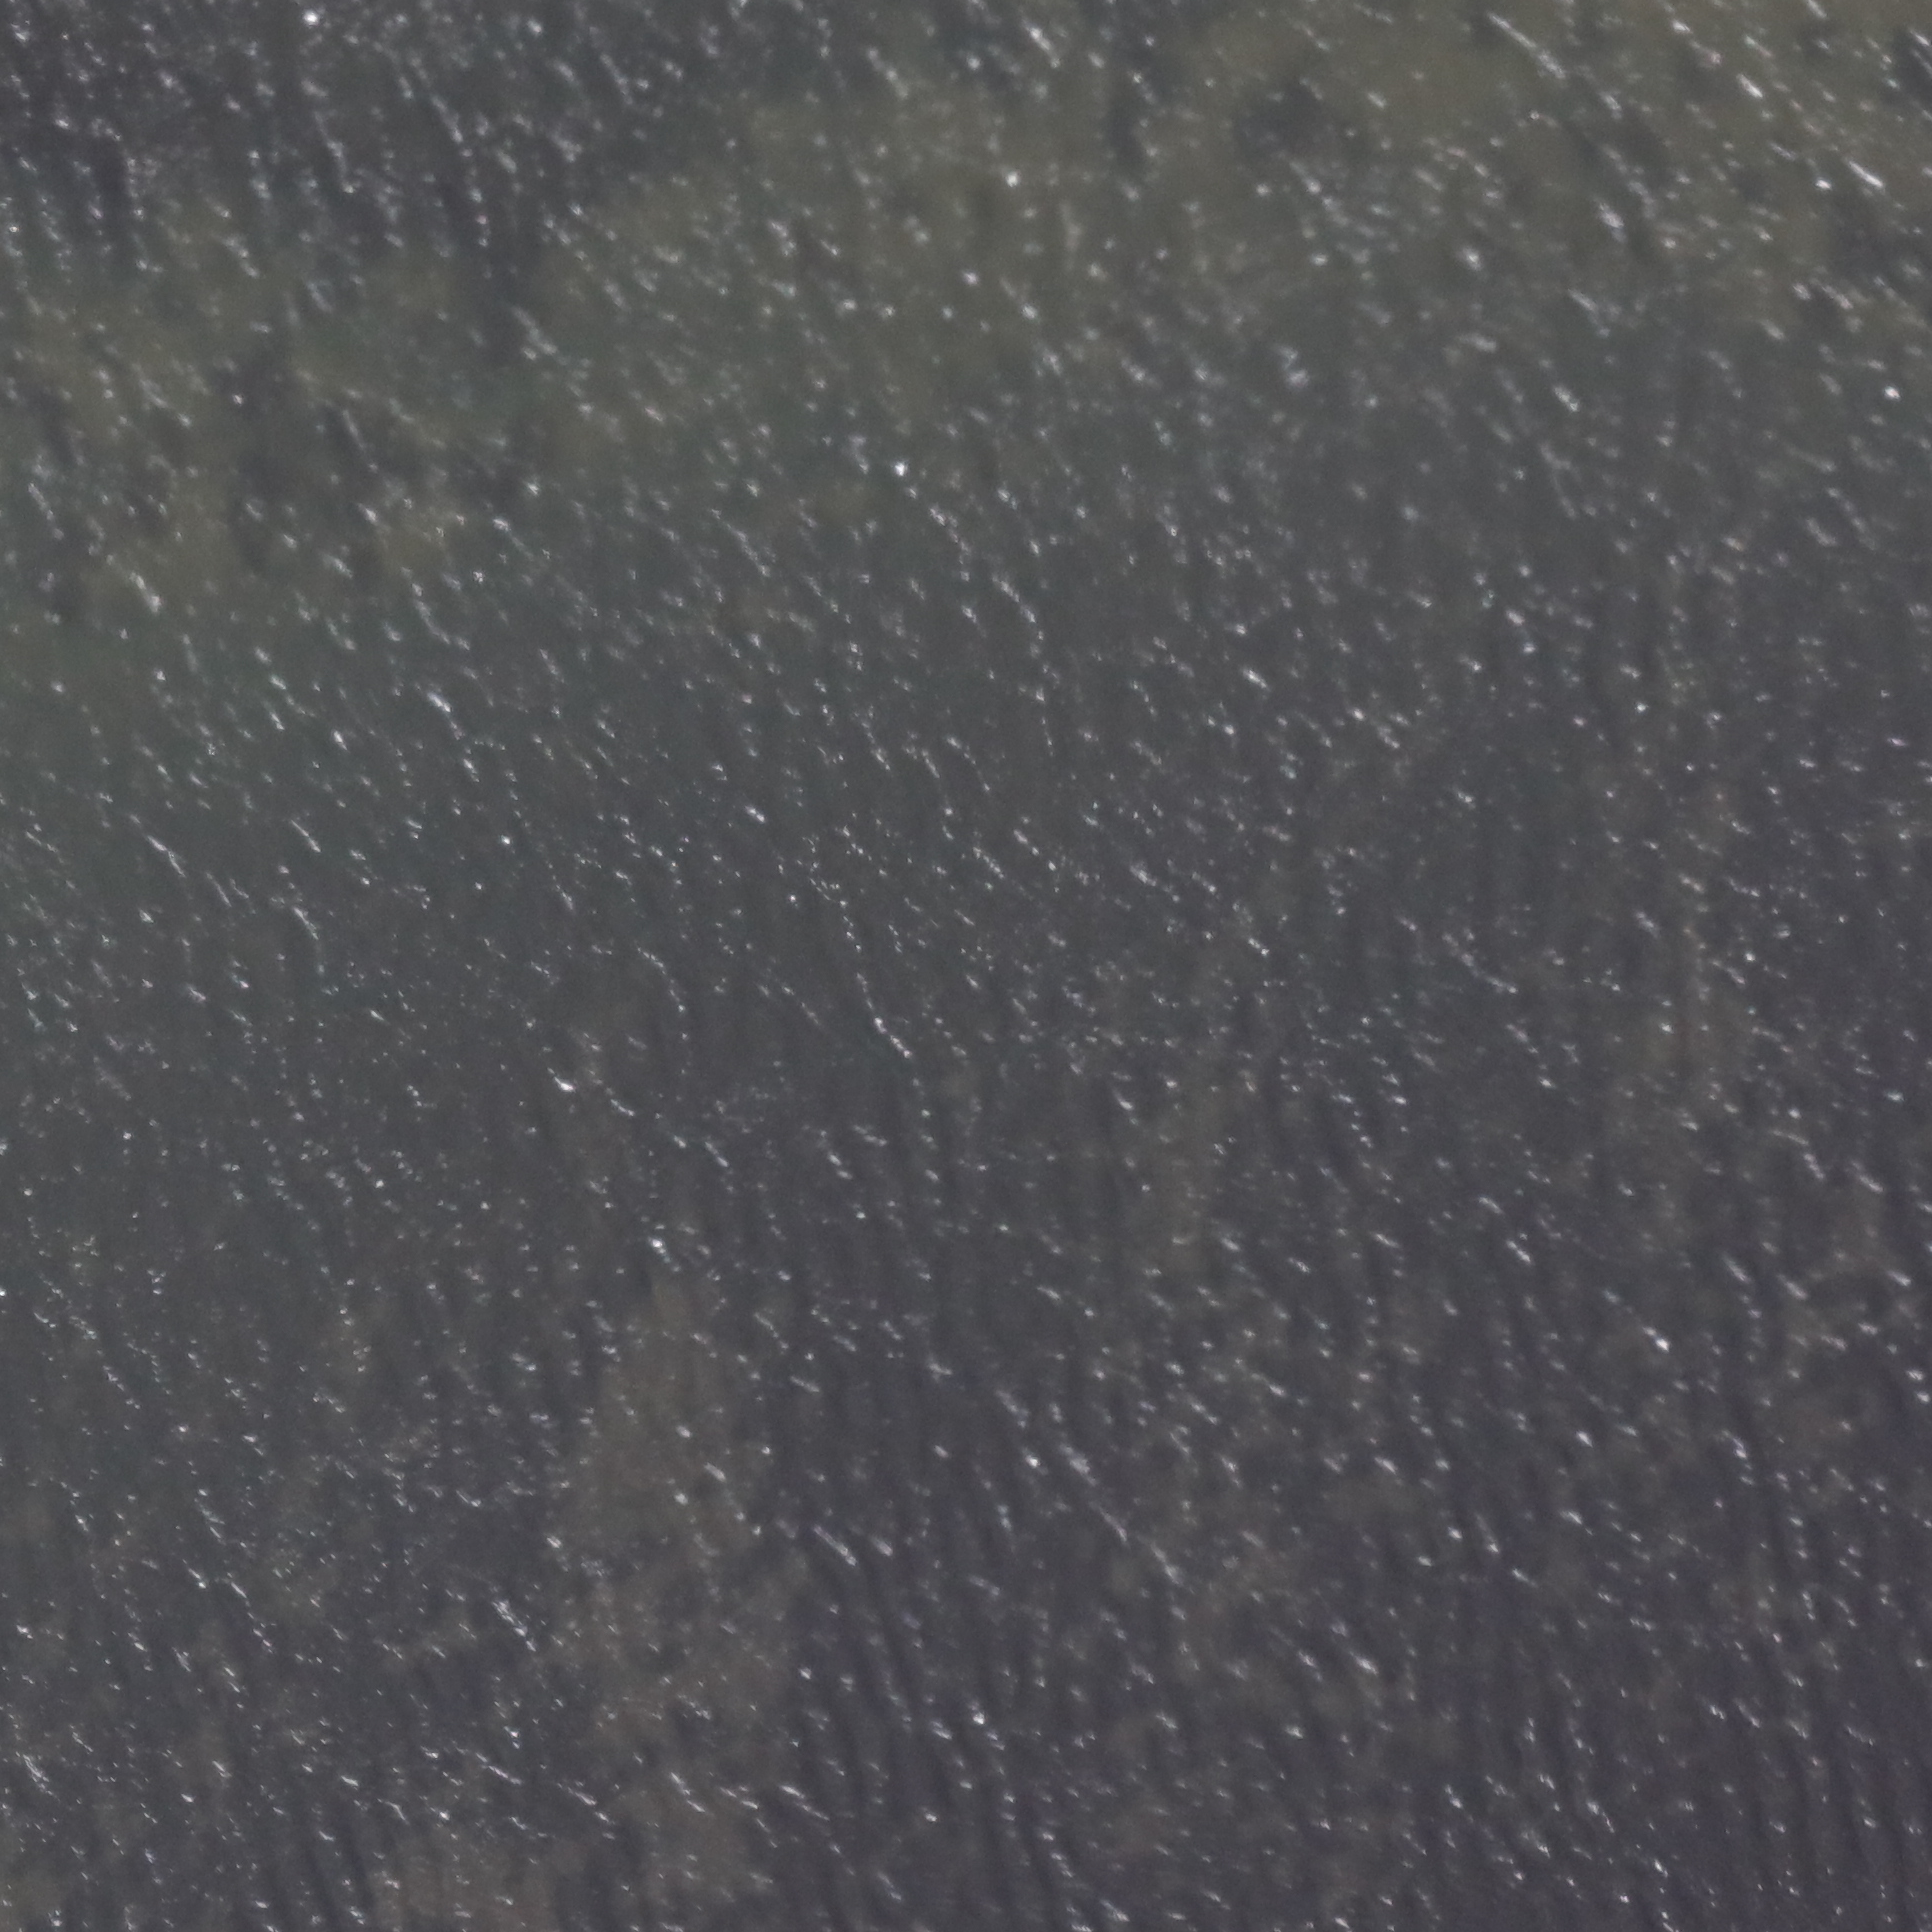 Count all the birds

0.